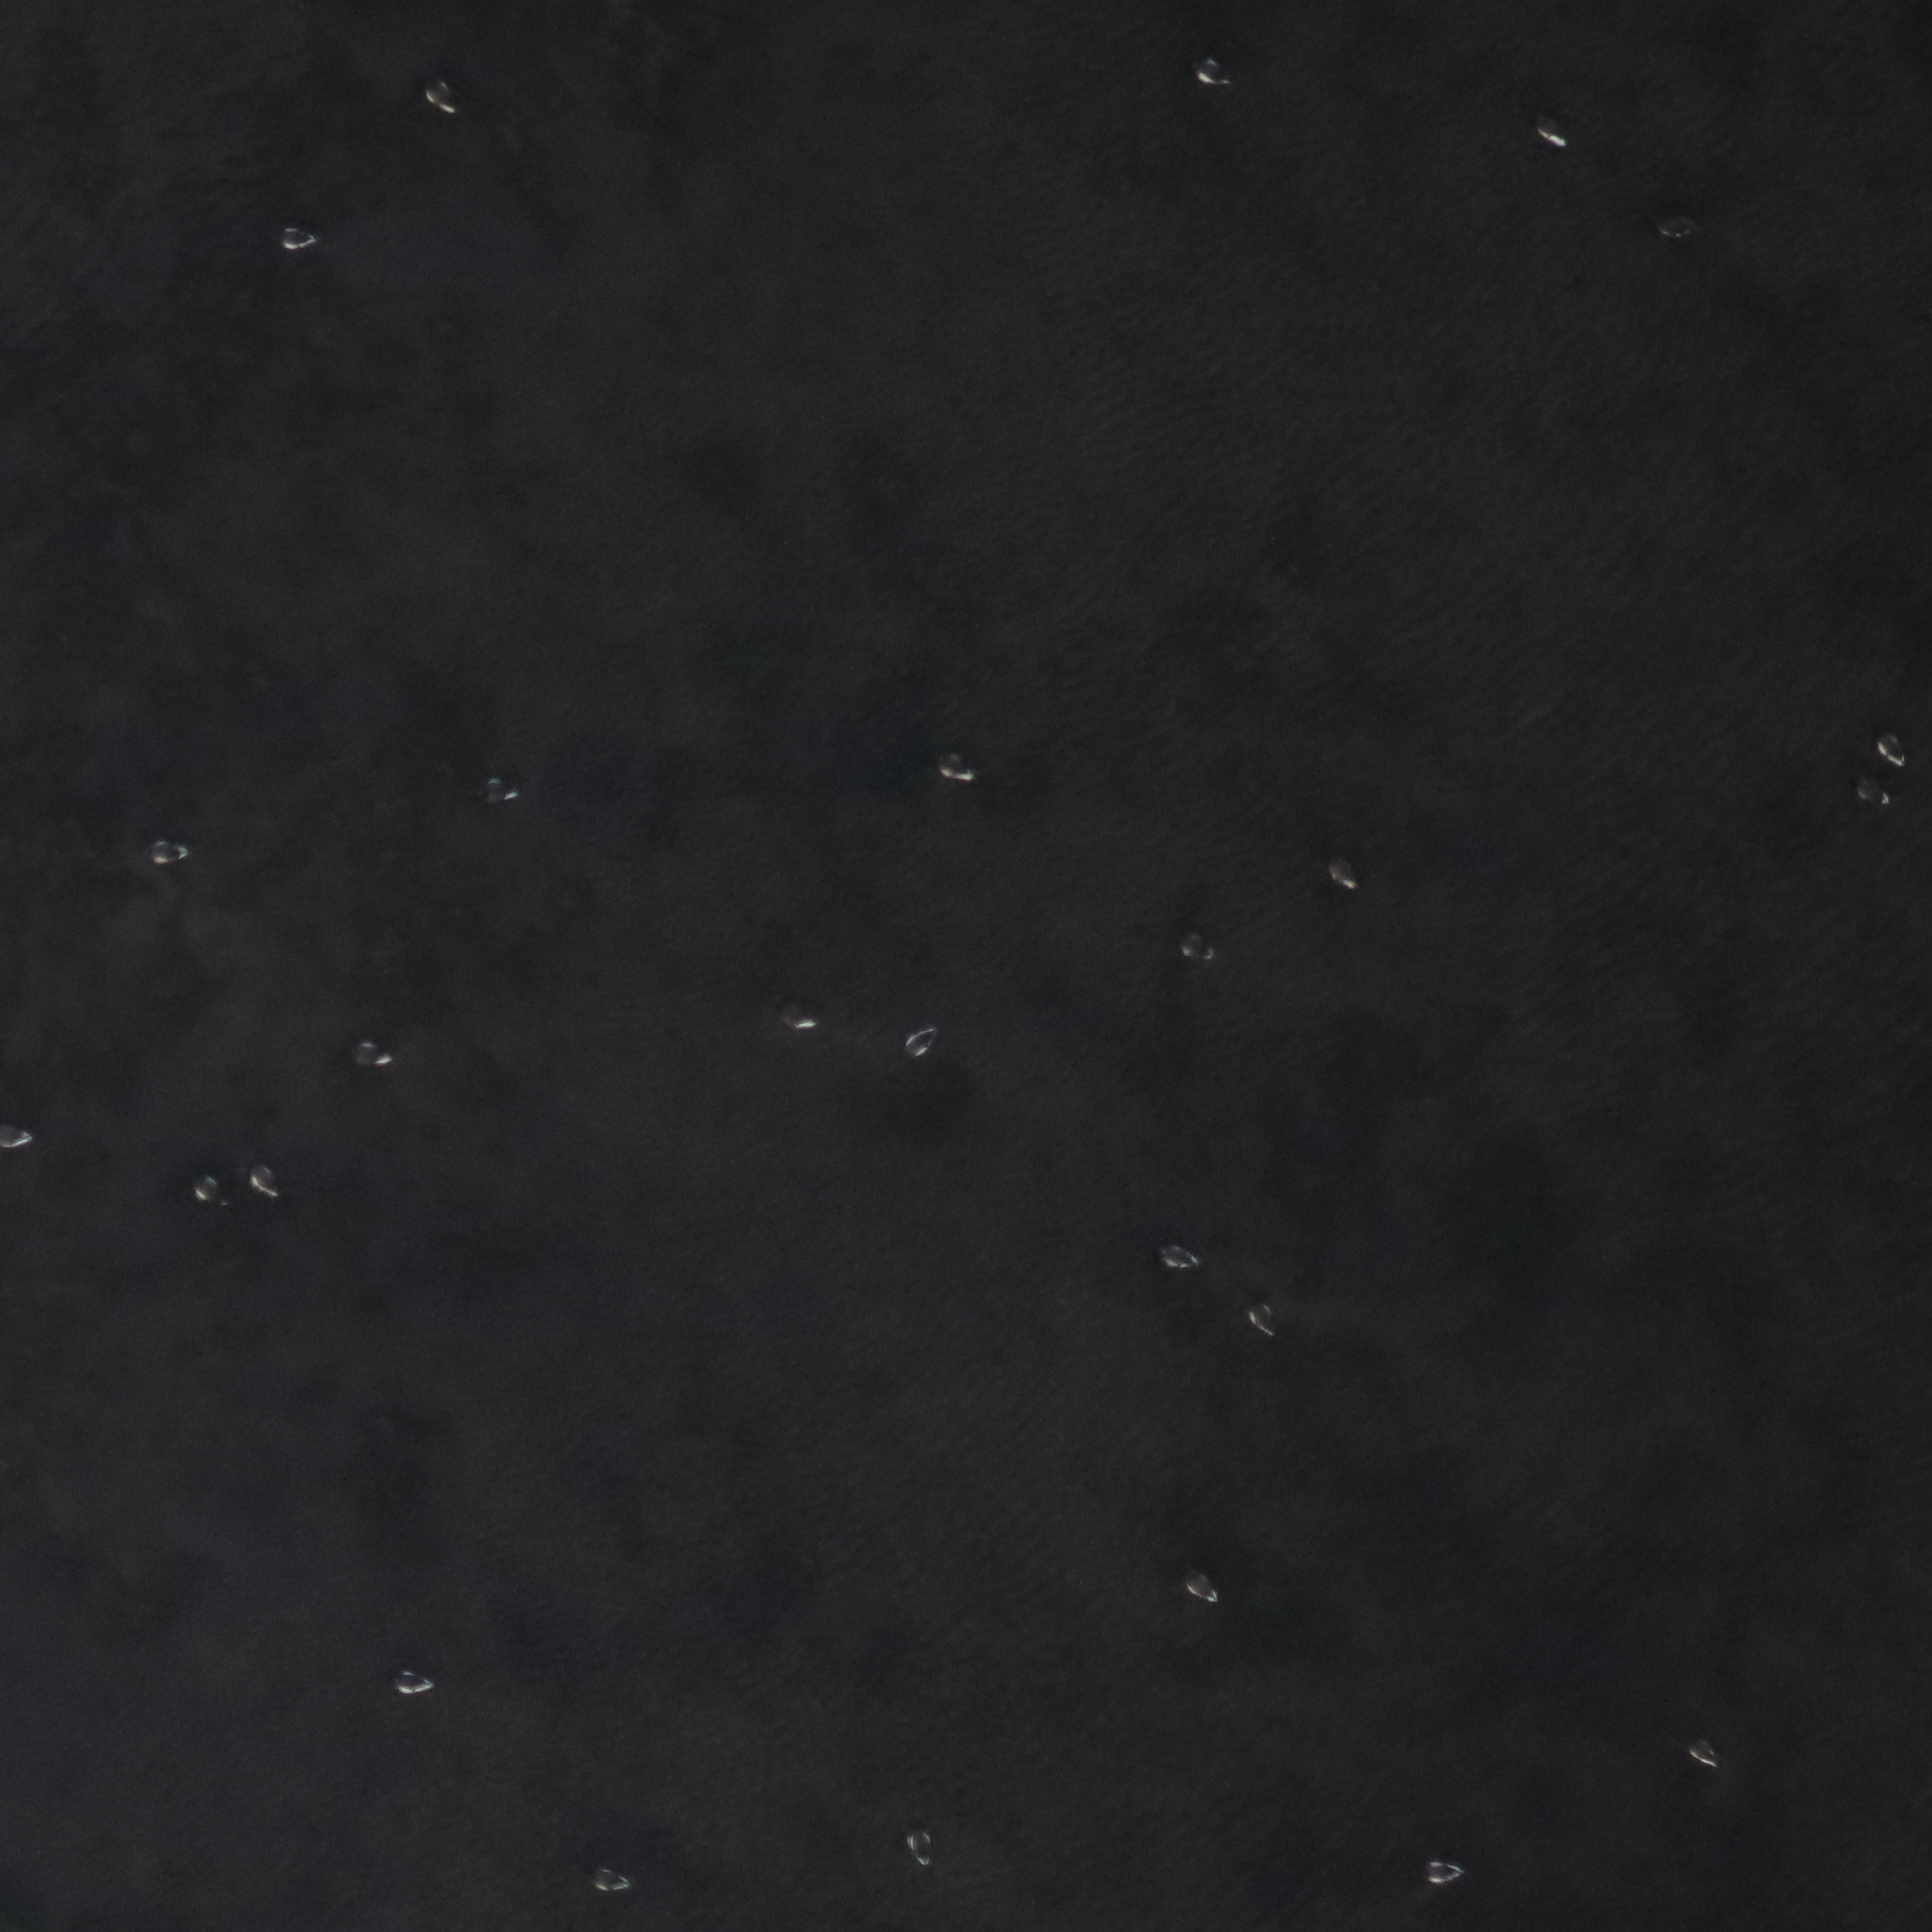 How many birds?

26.